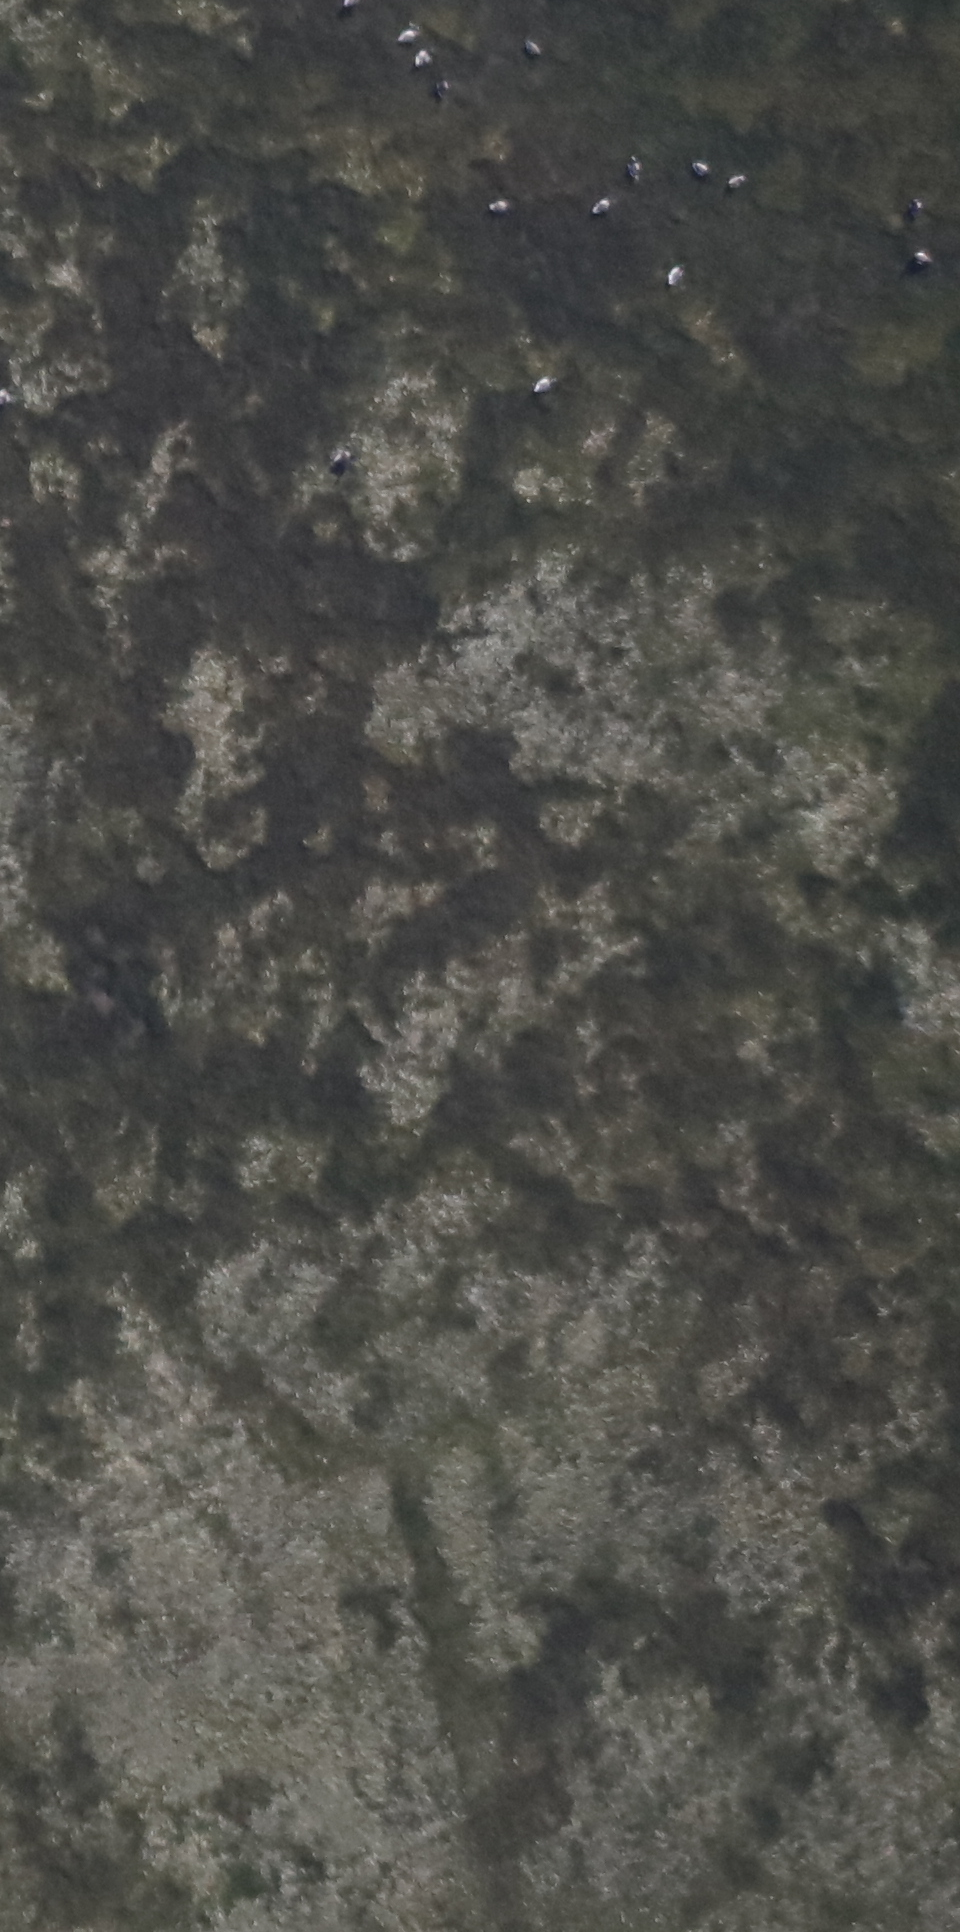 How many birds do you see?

15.